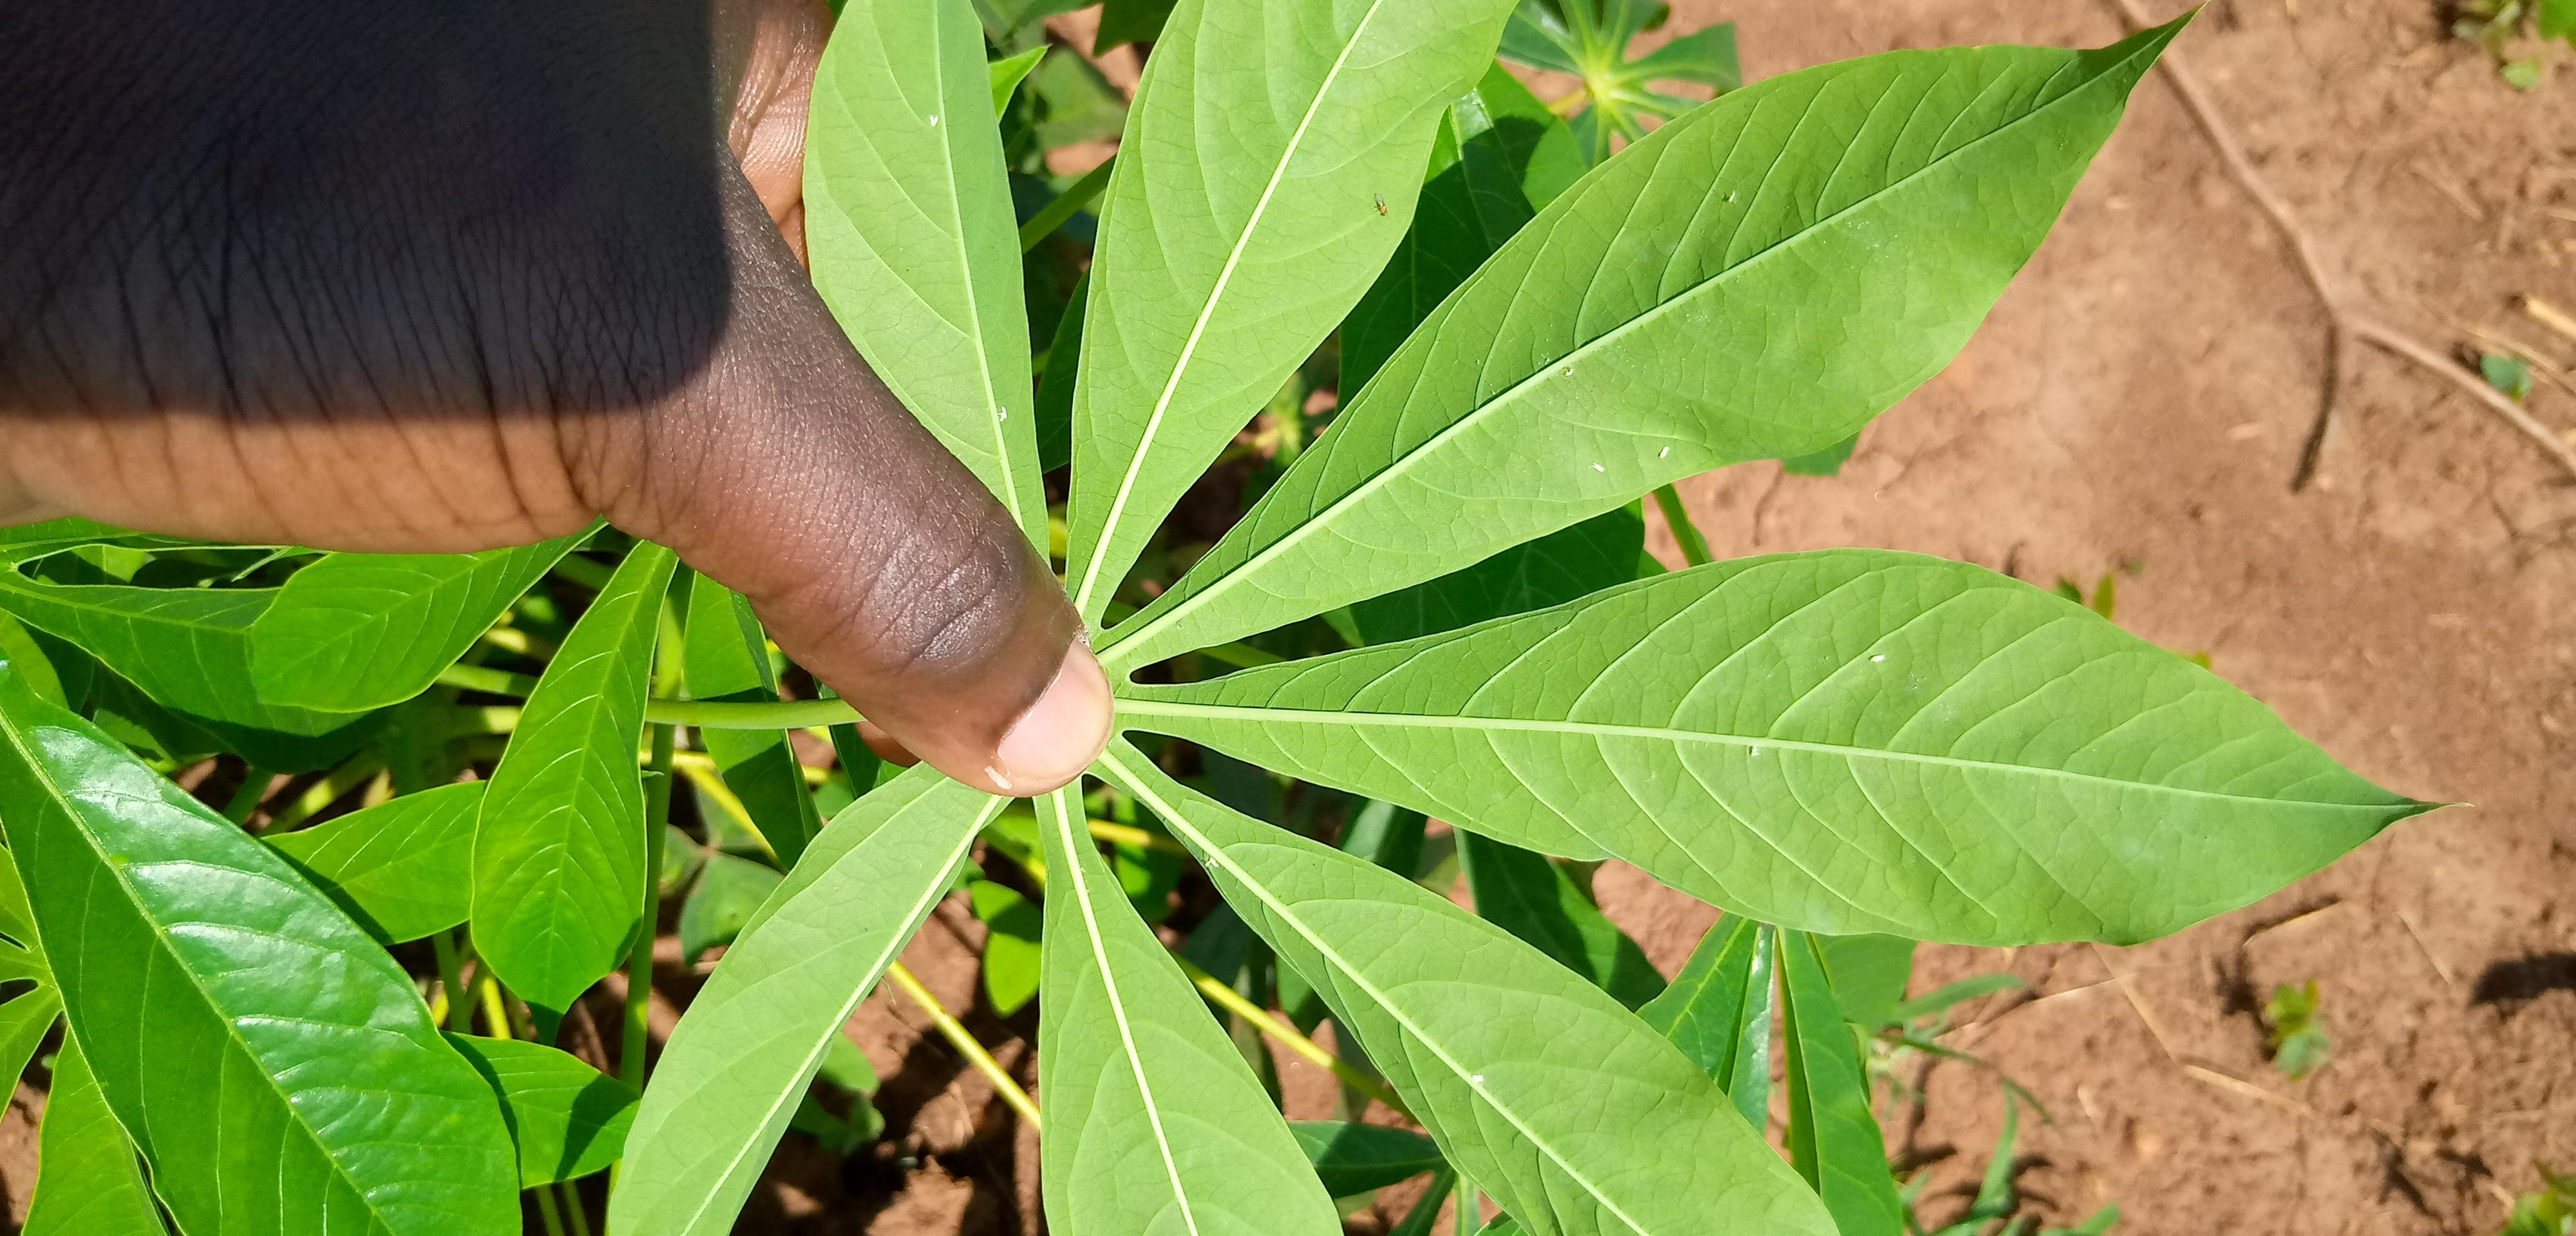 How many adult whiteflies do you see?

8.